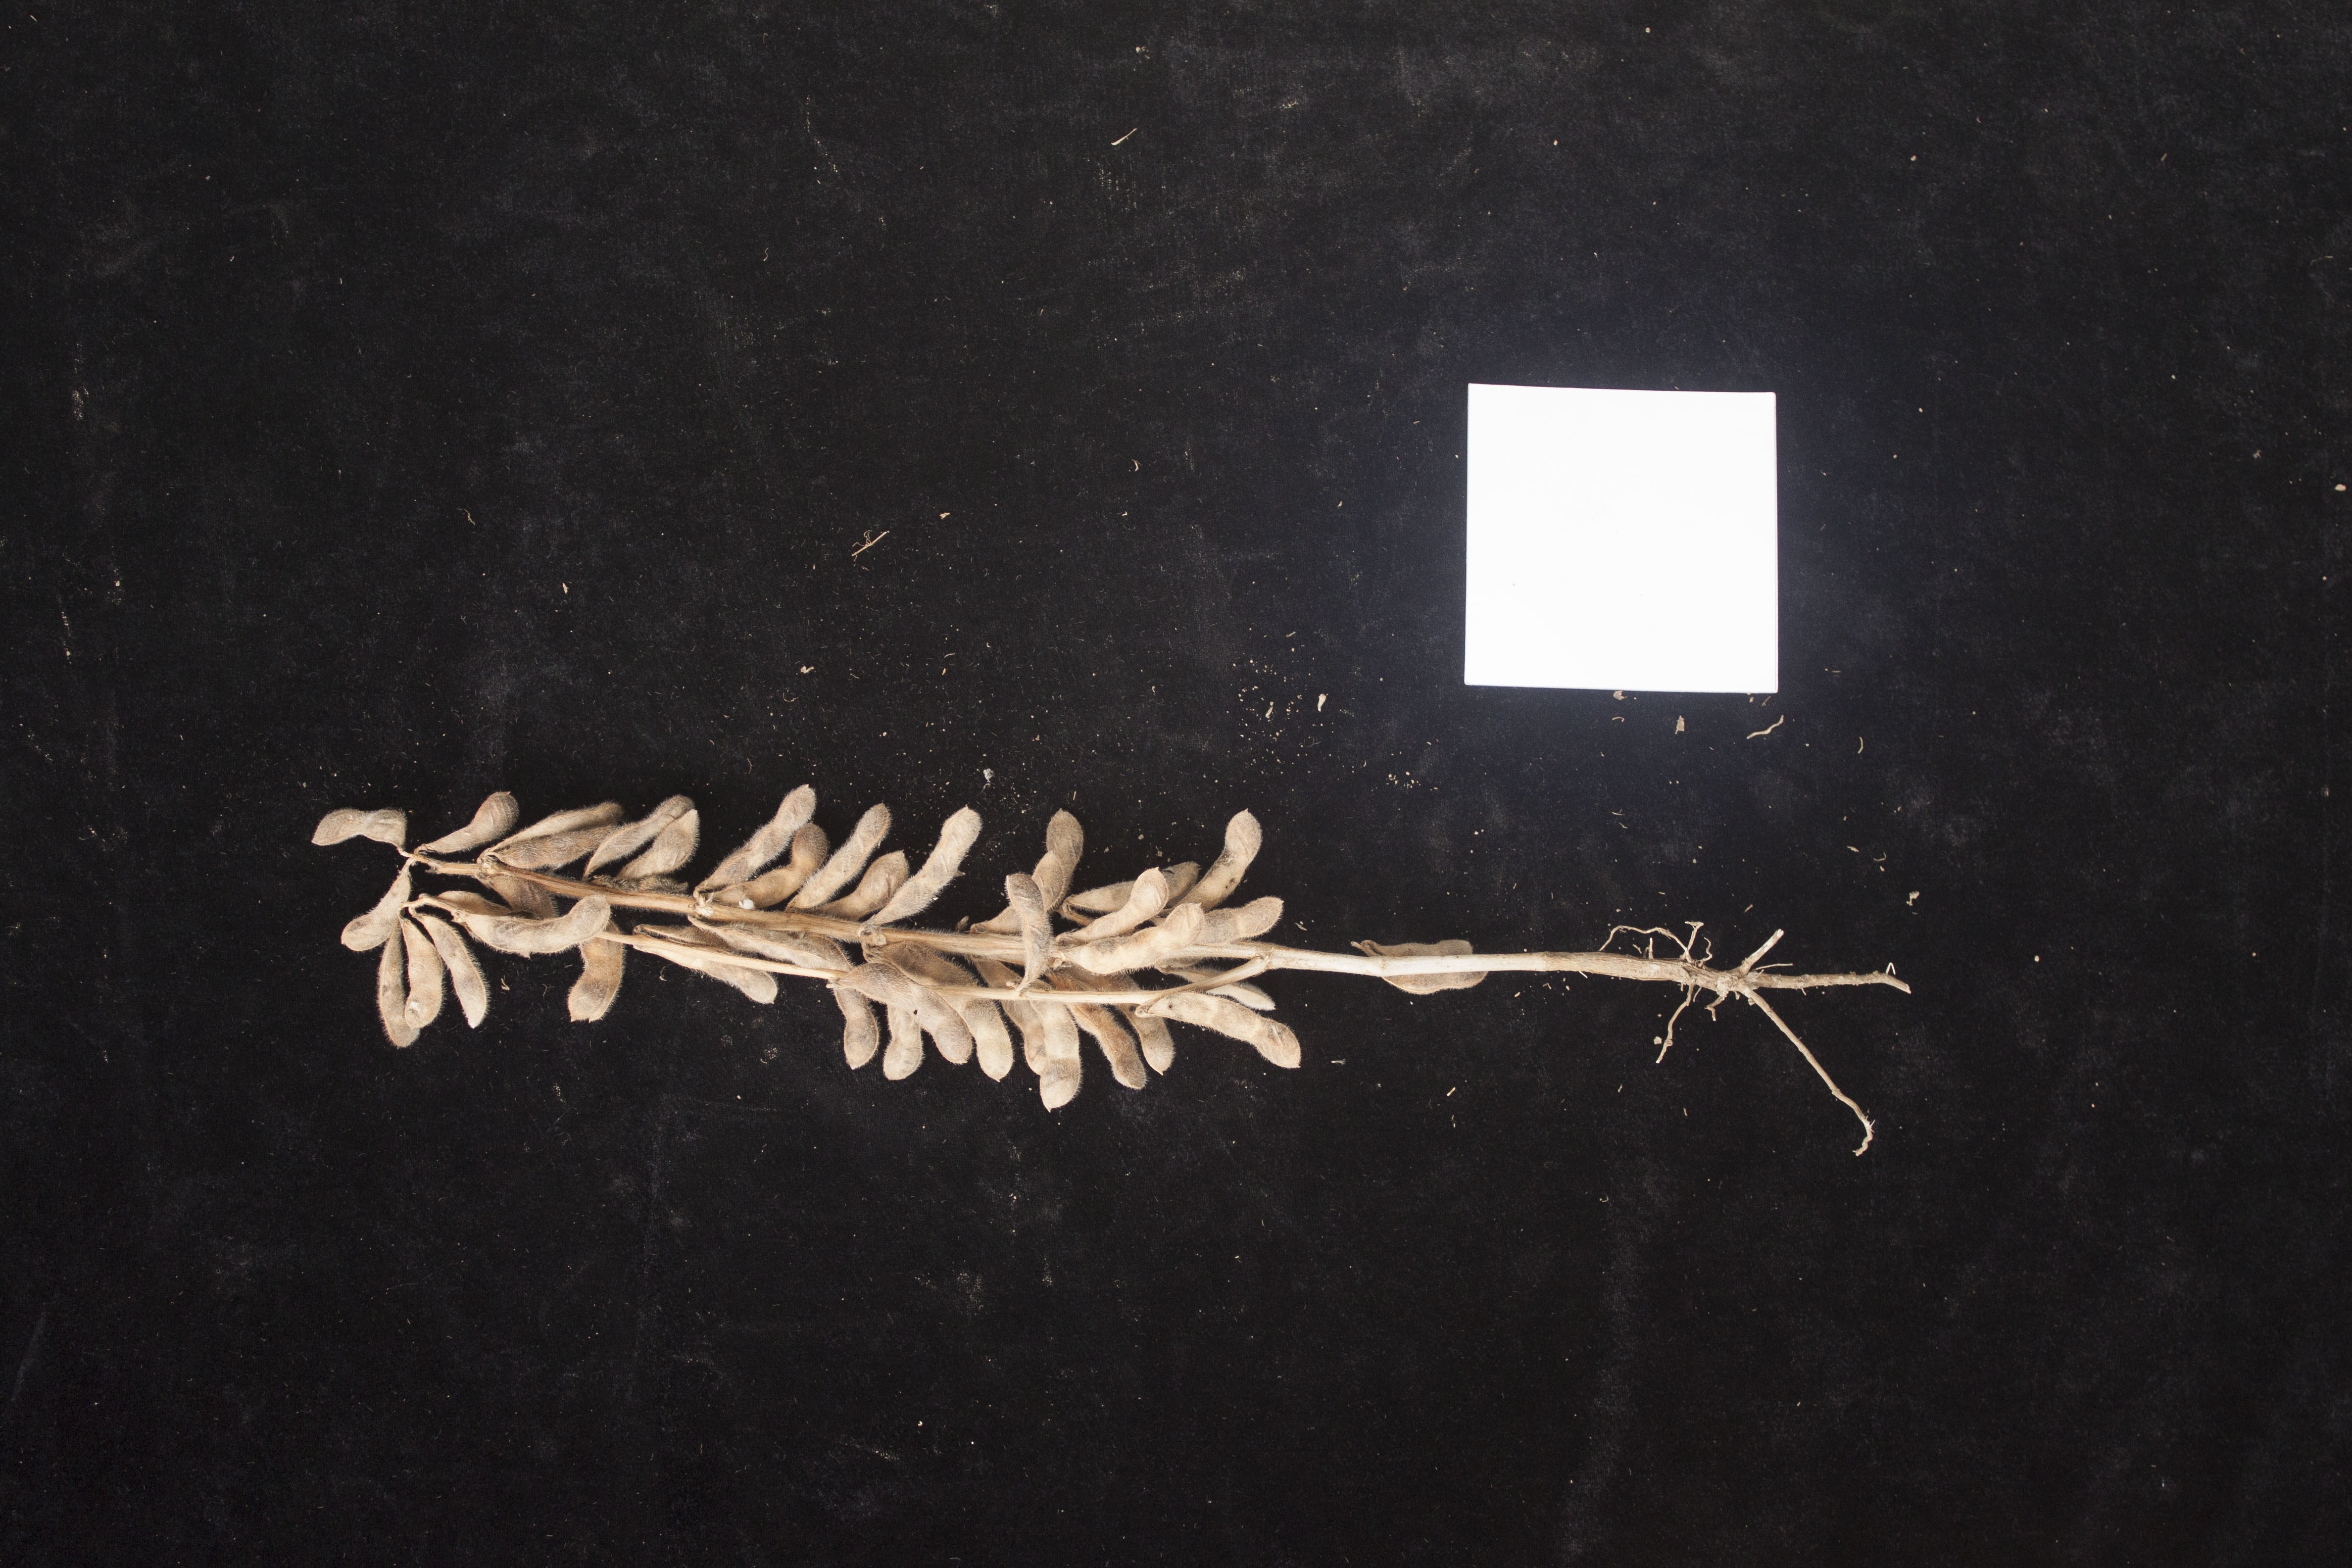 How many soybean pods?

28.